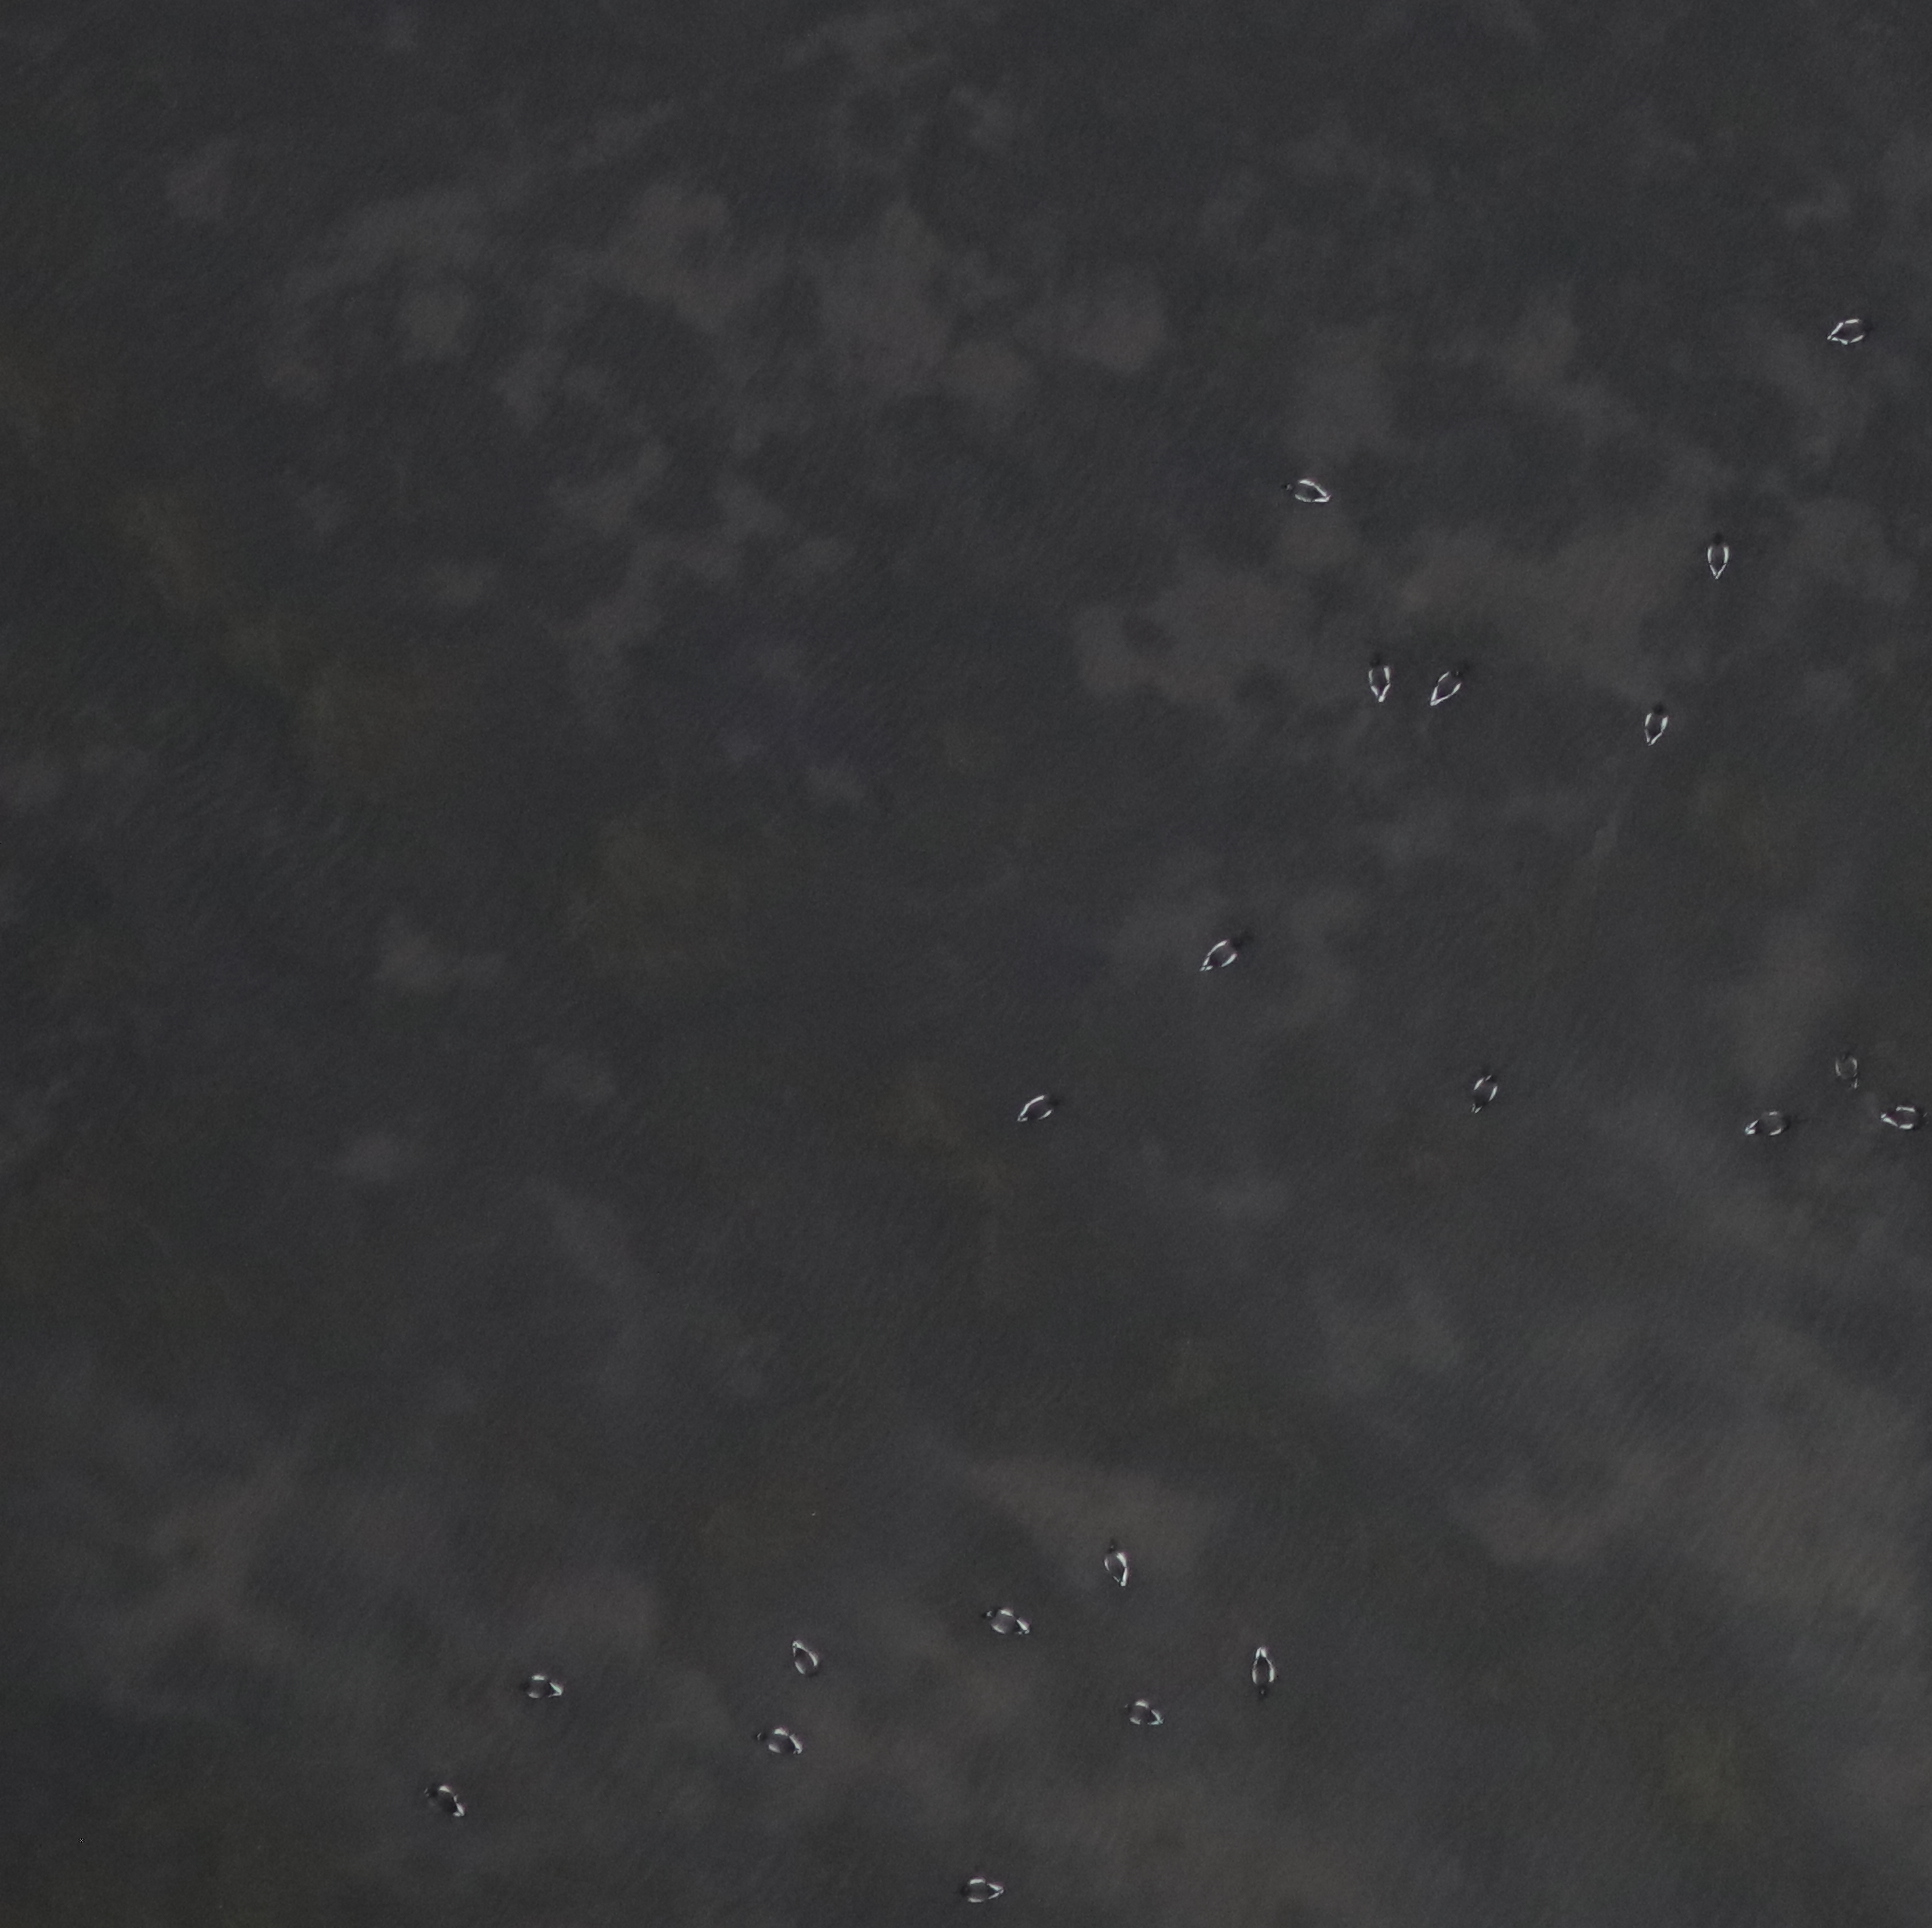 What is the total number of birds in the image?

21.